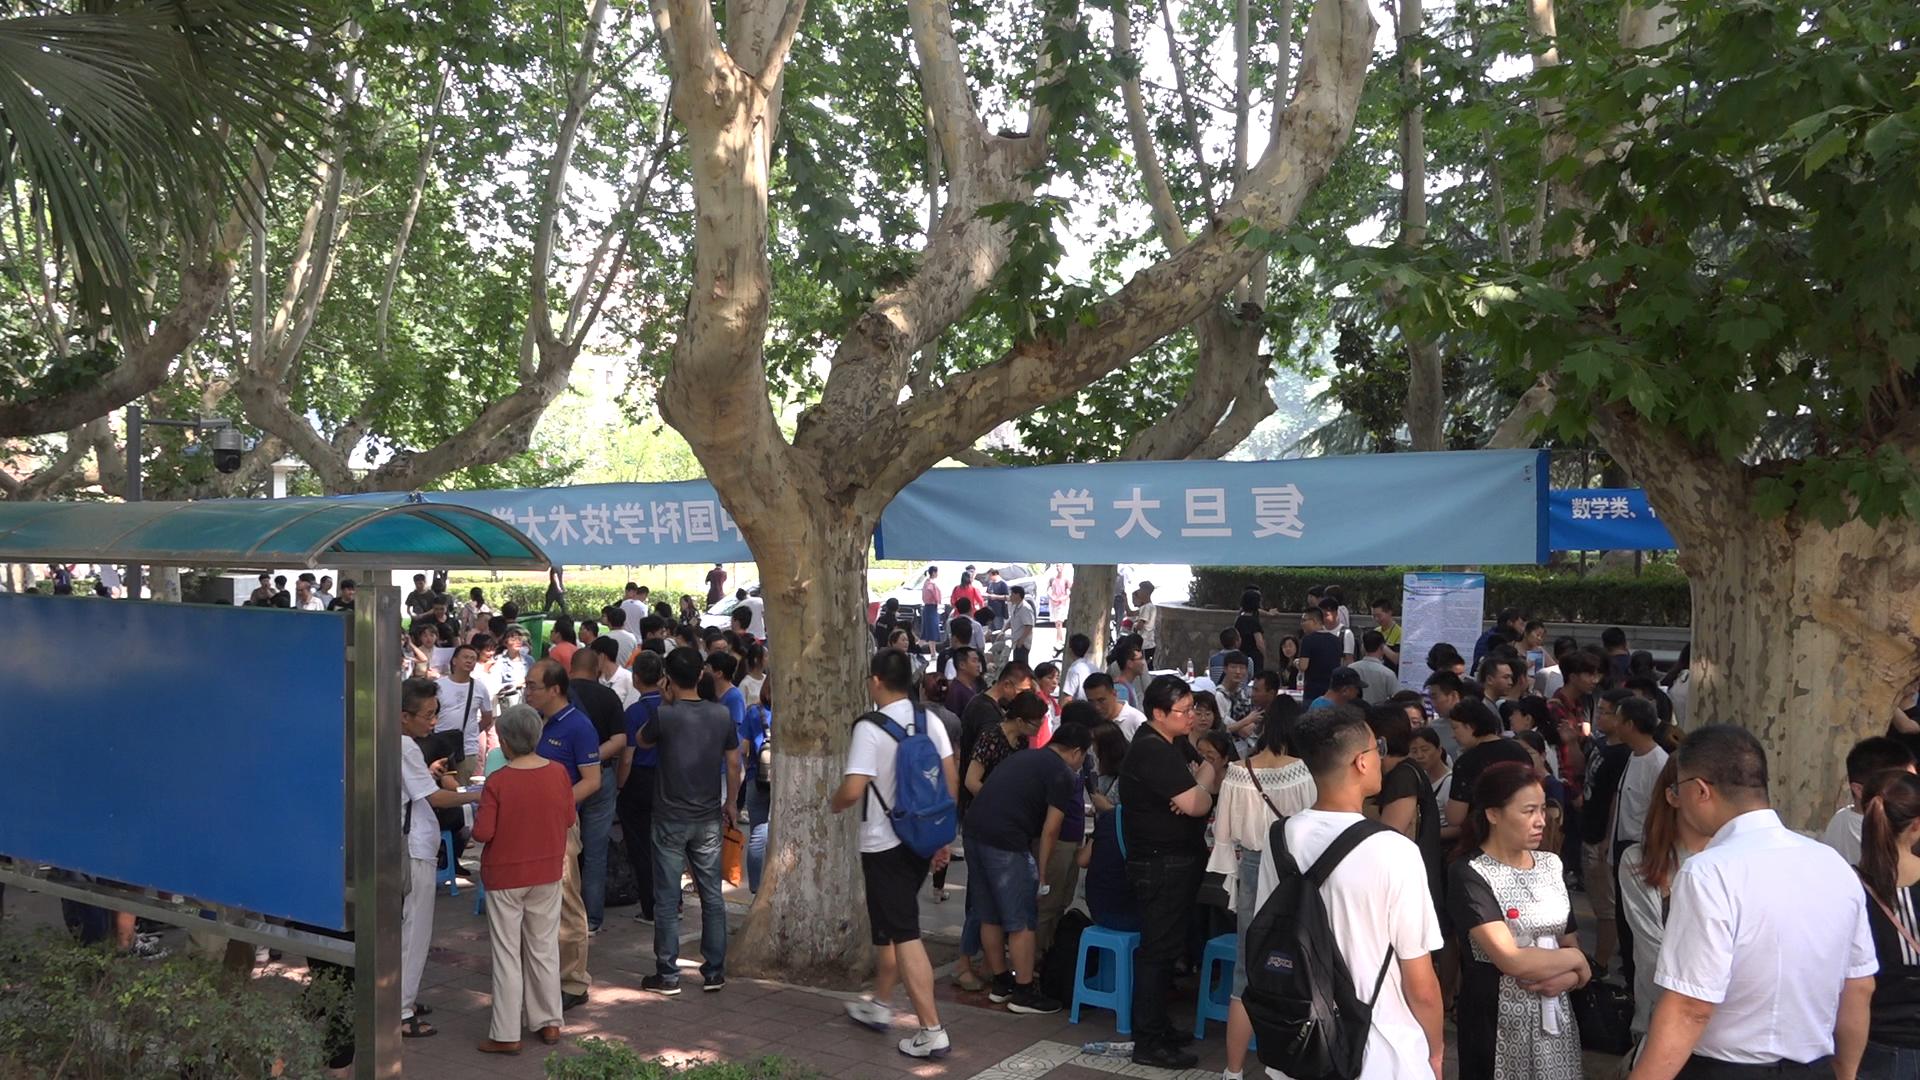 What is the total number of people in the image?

116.